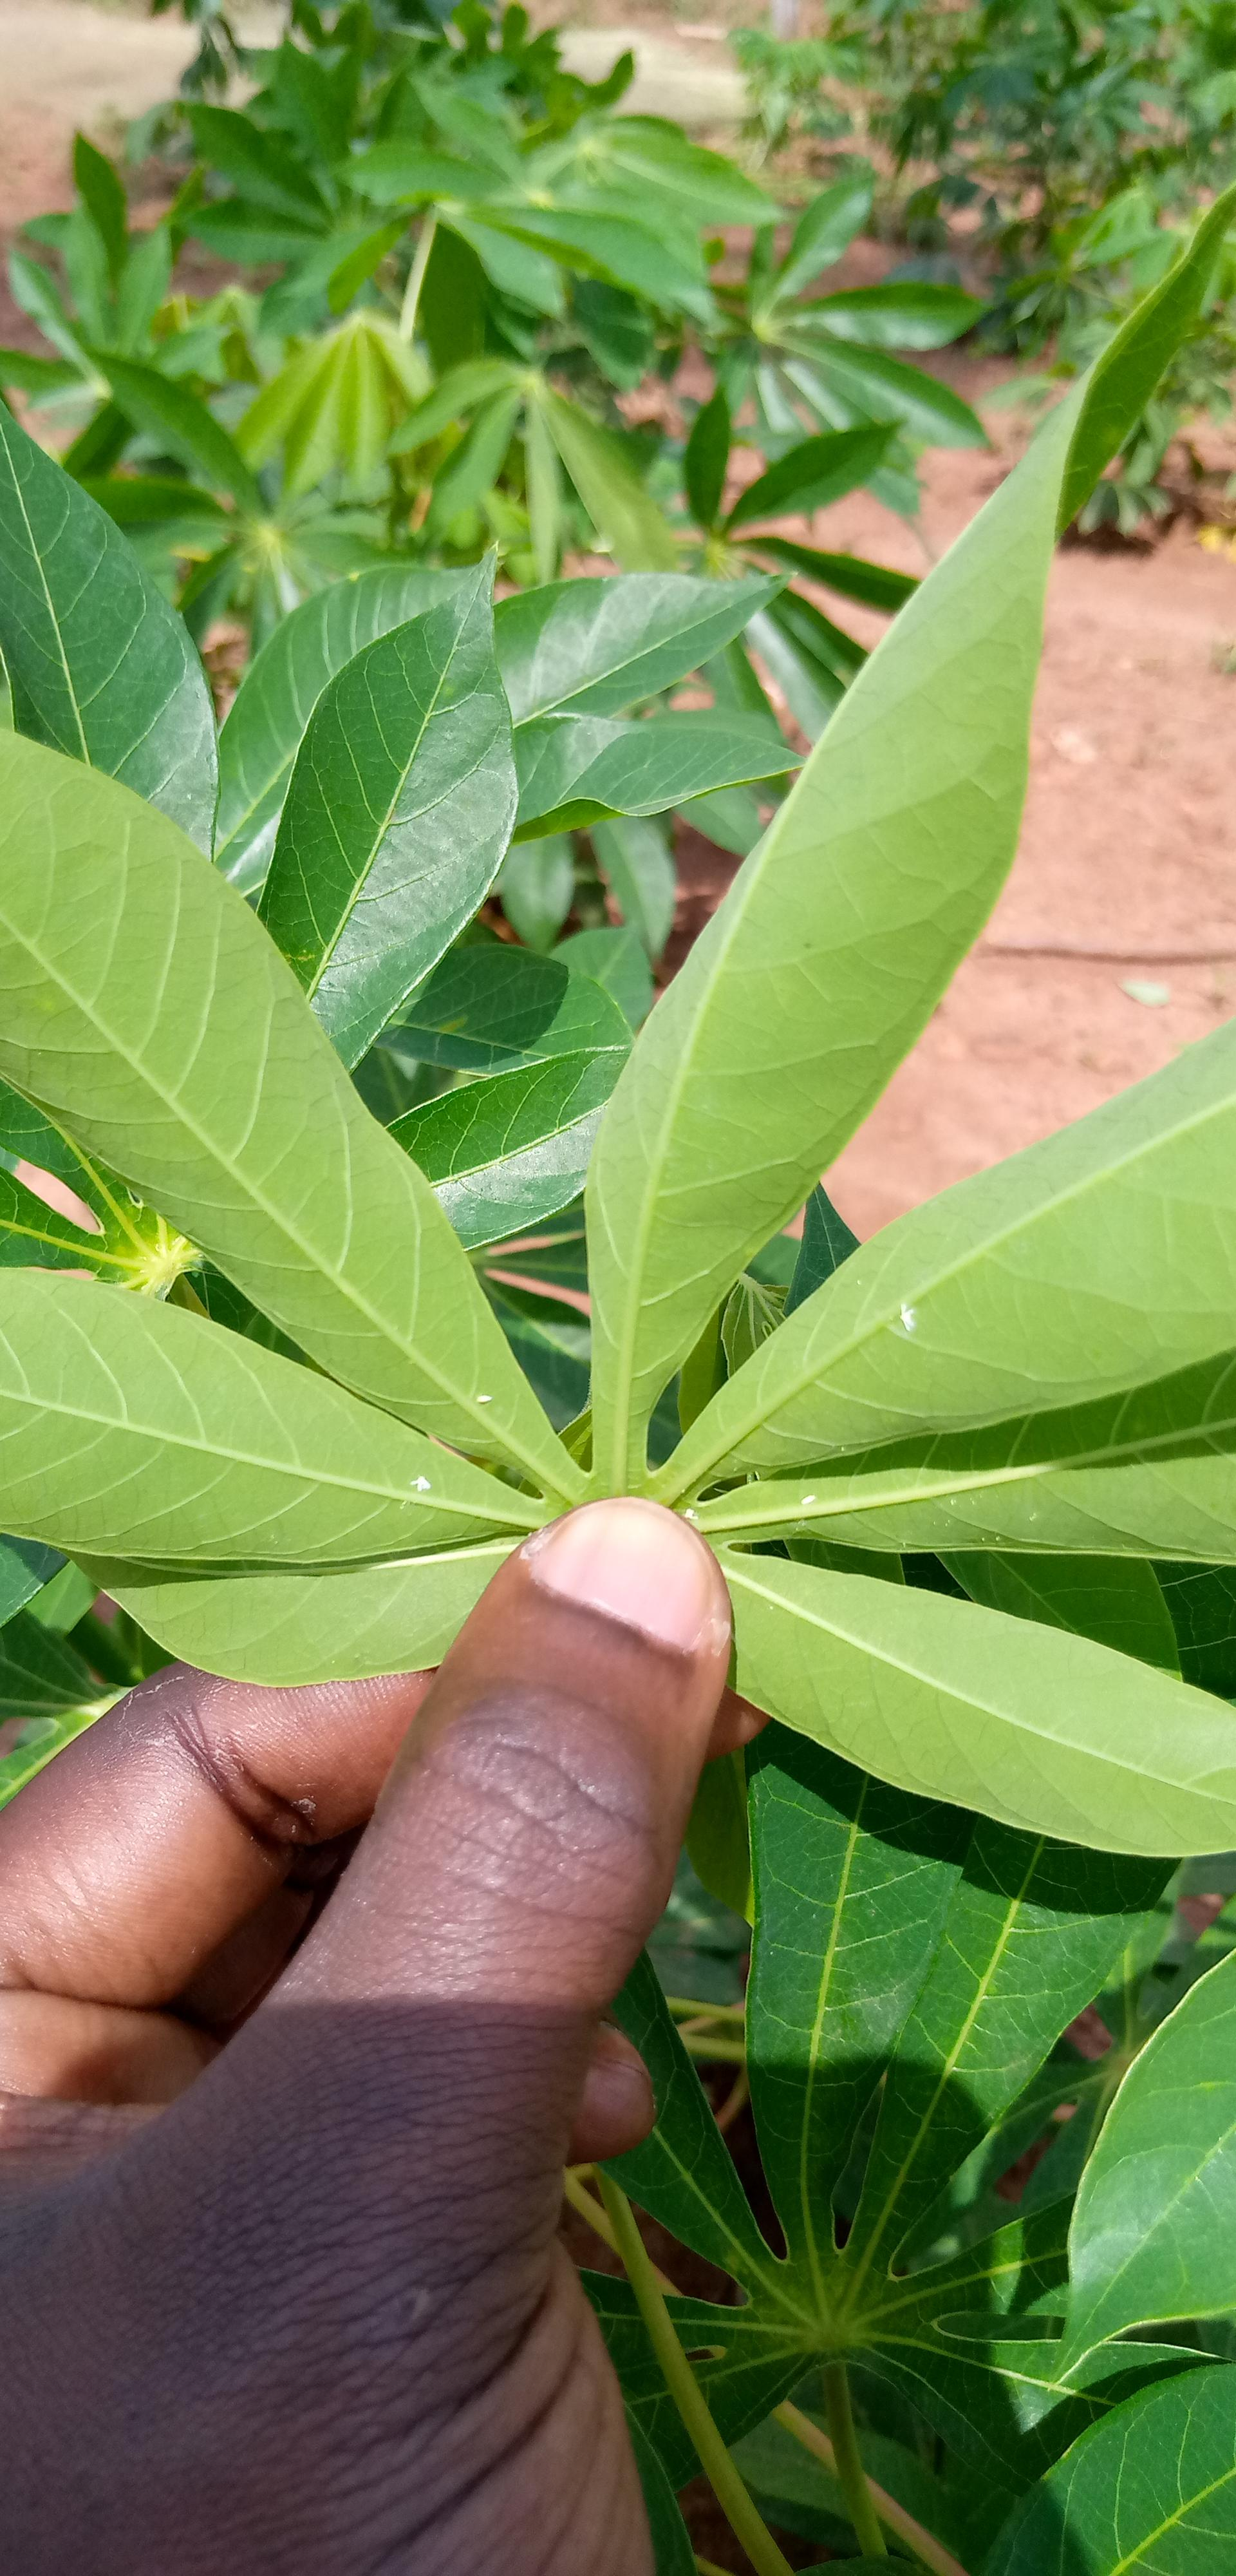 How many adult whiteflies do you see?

5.